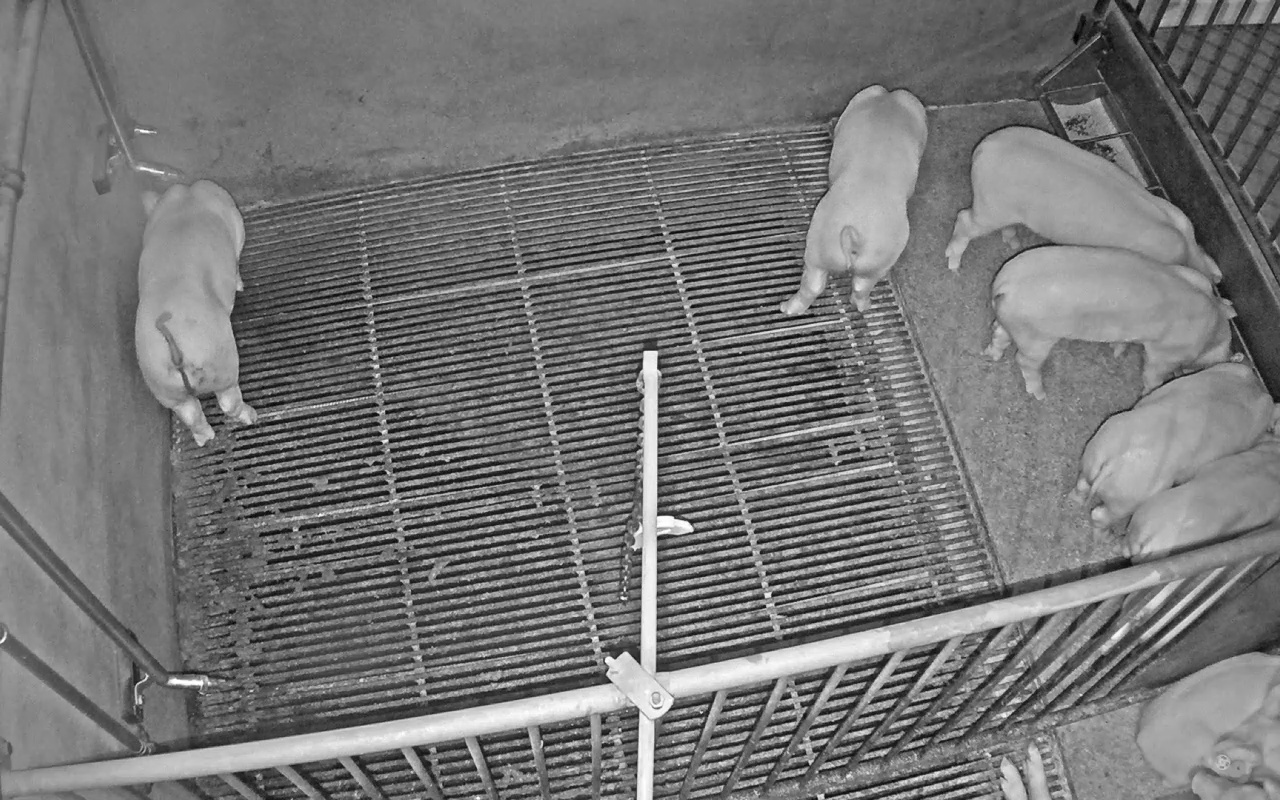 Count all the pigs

10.